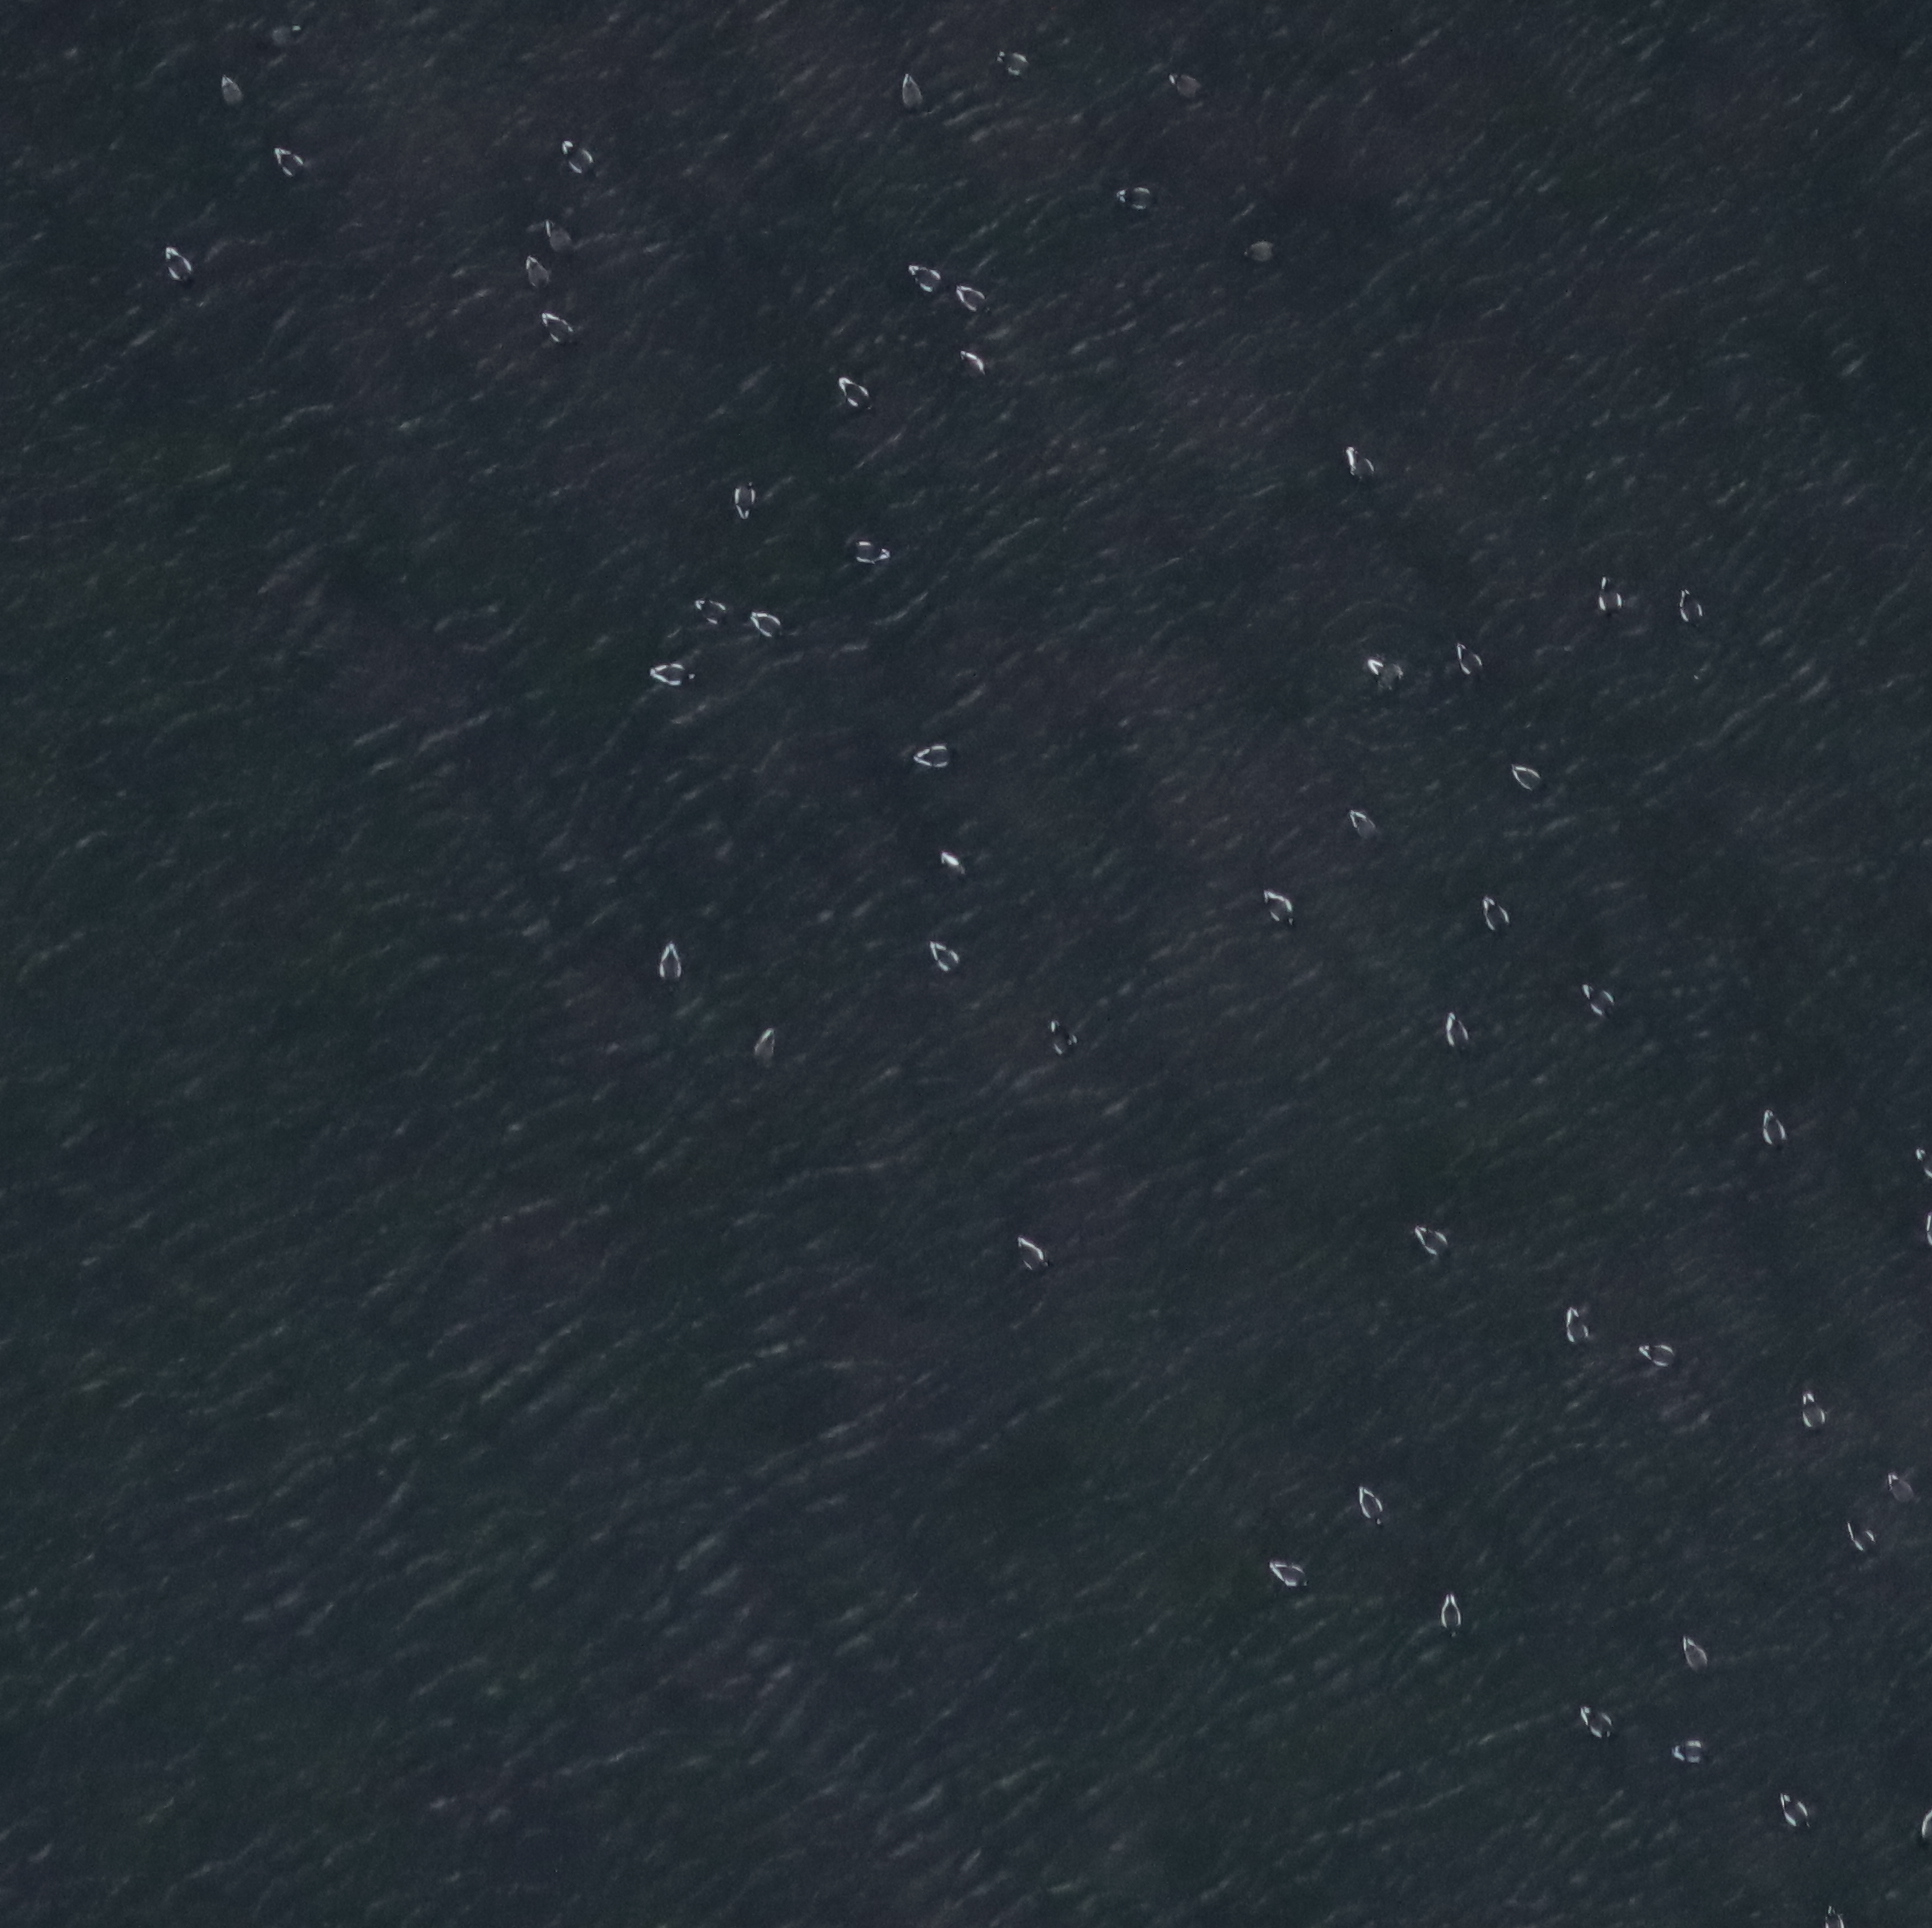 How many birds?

55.